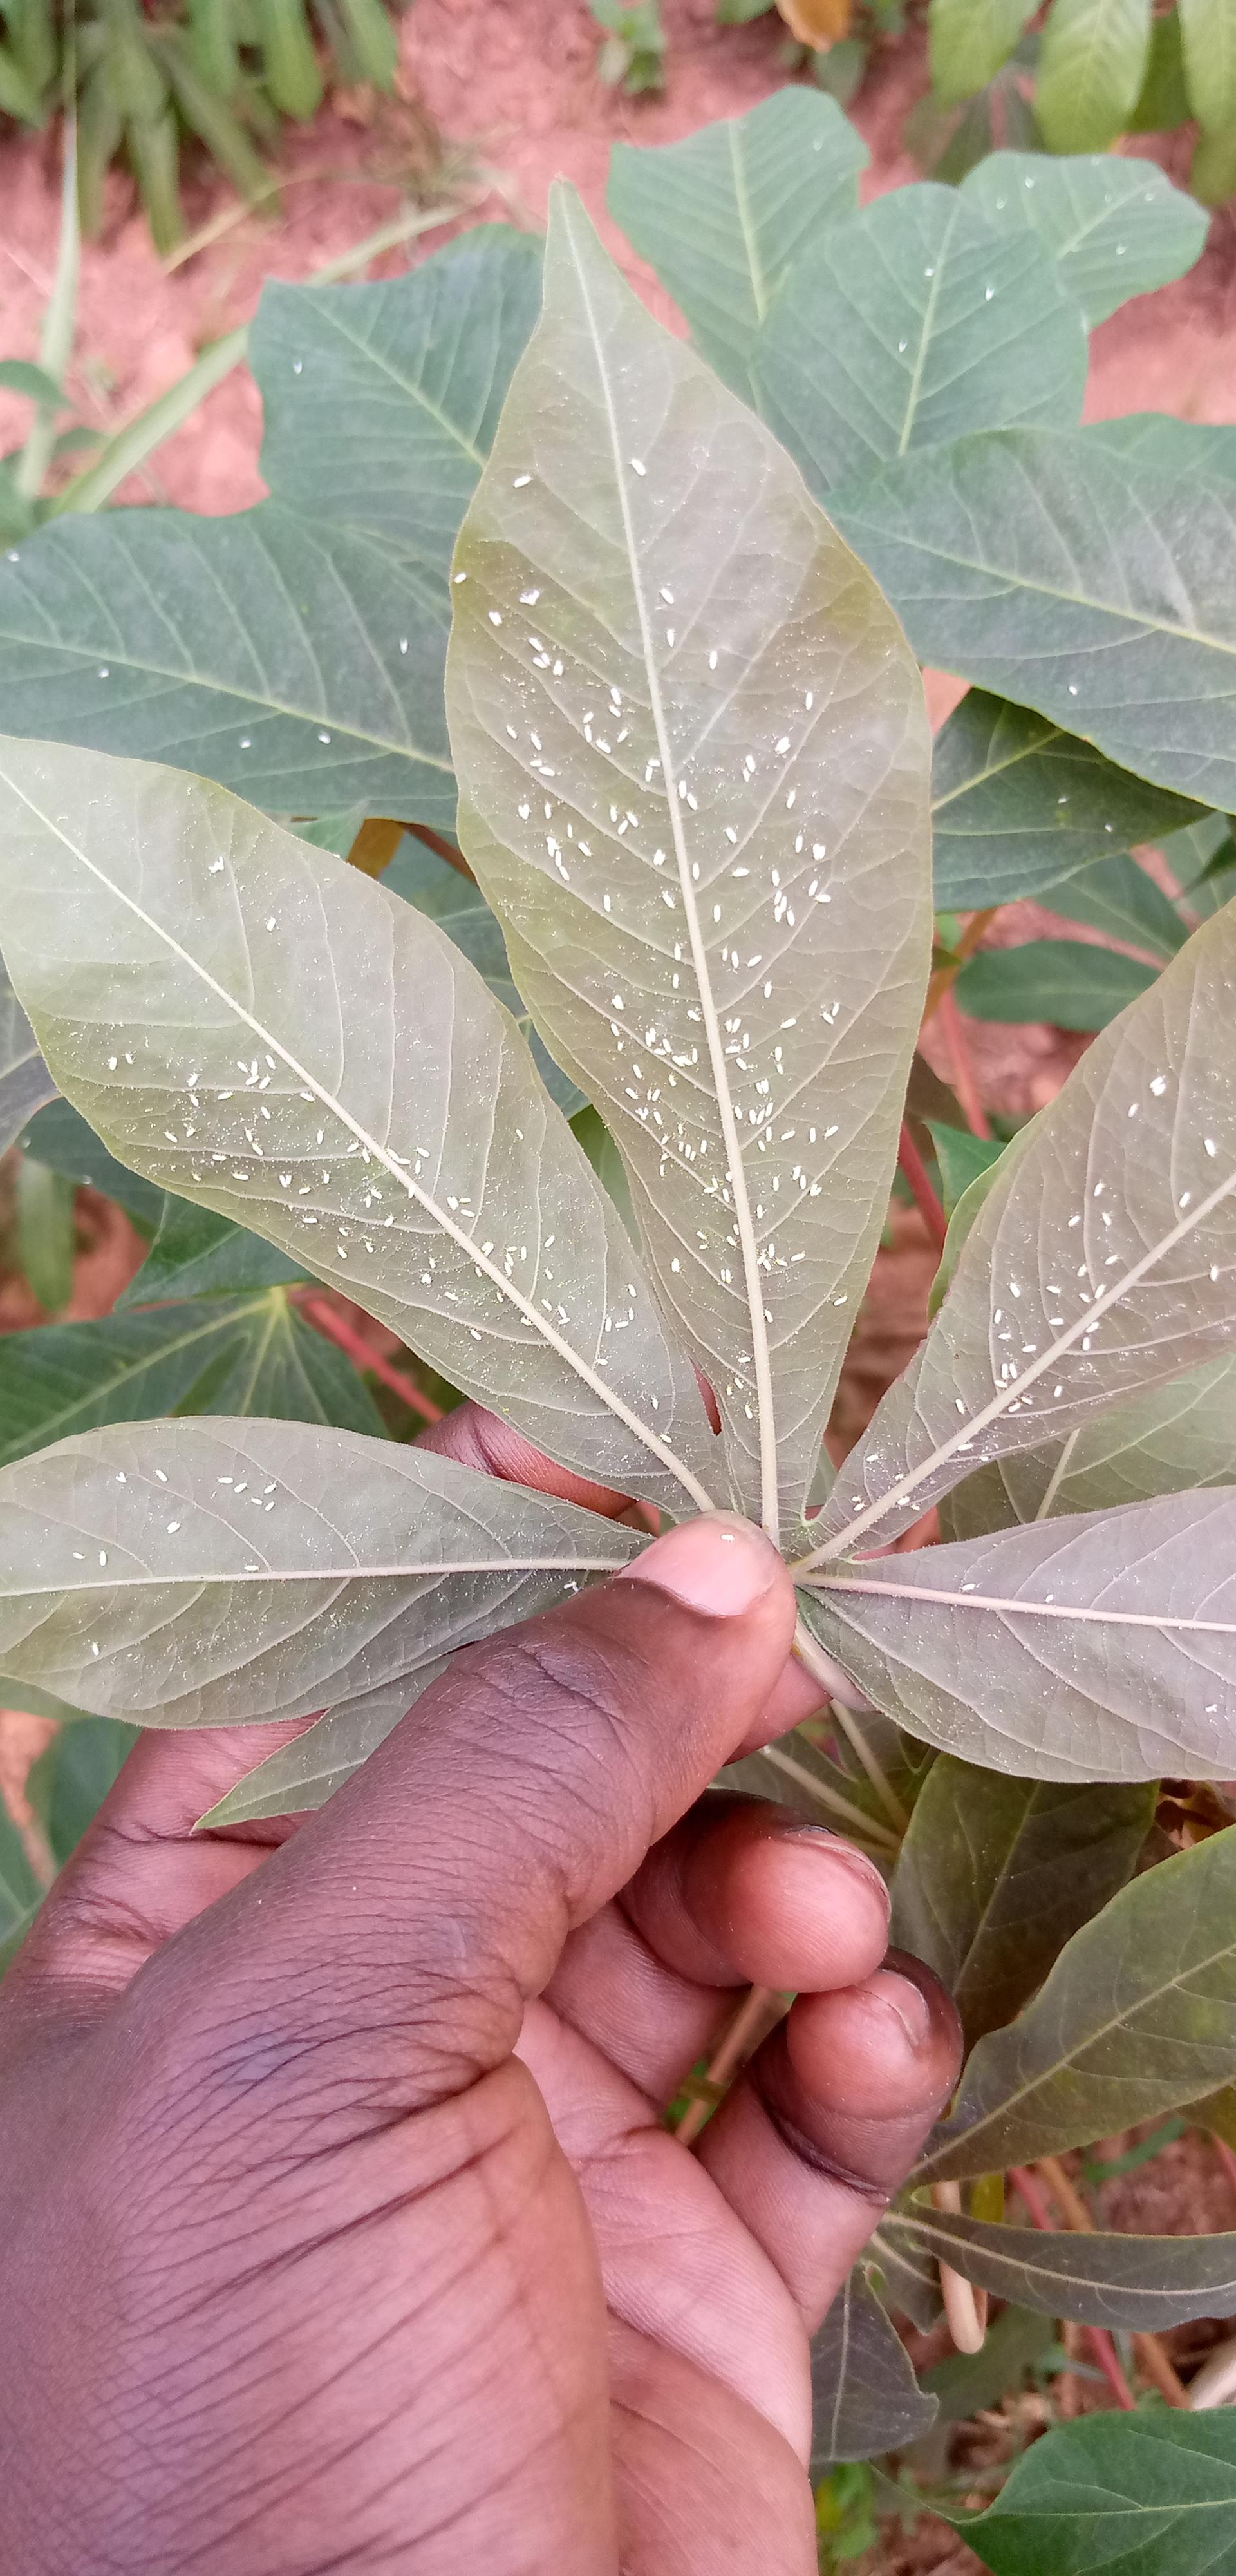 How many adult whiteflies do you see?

226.